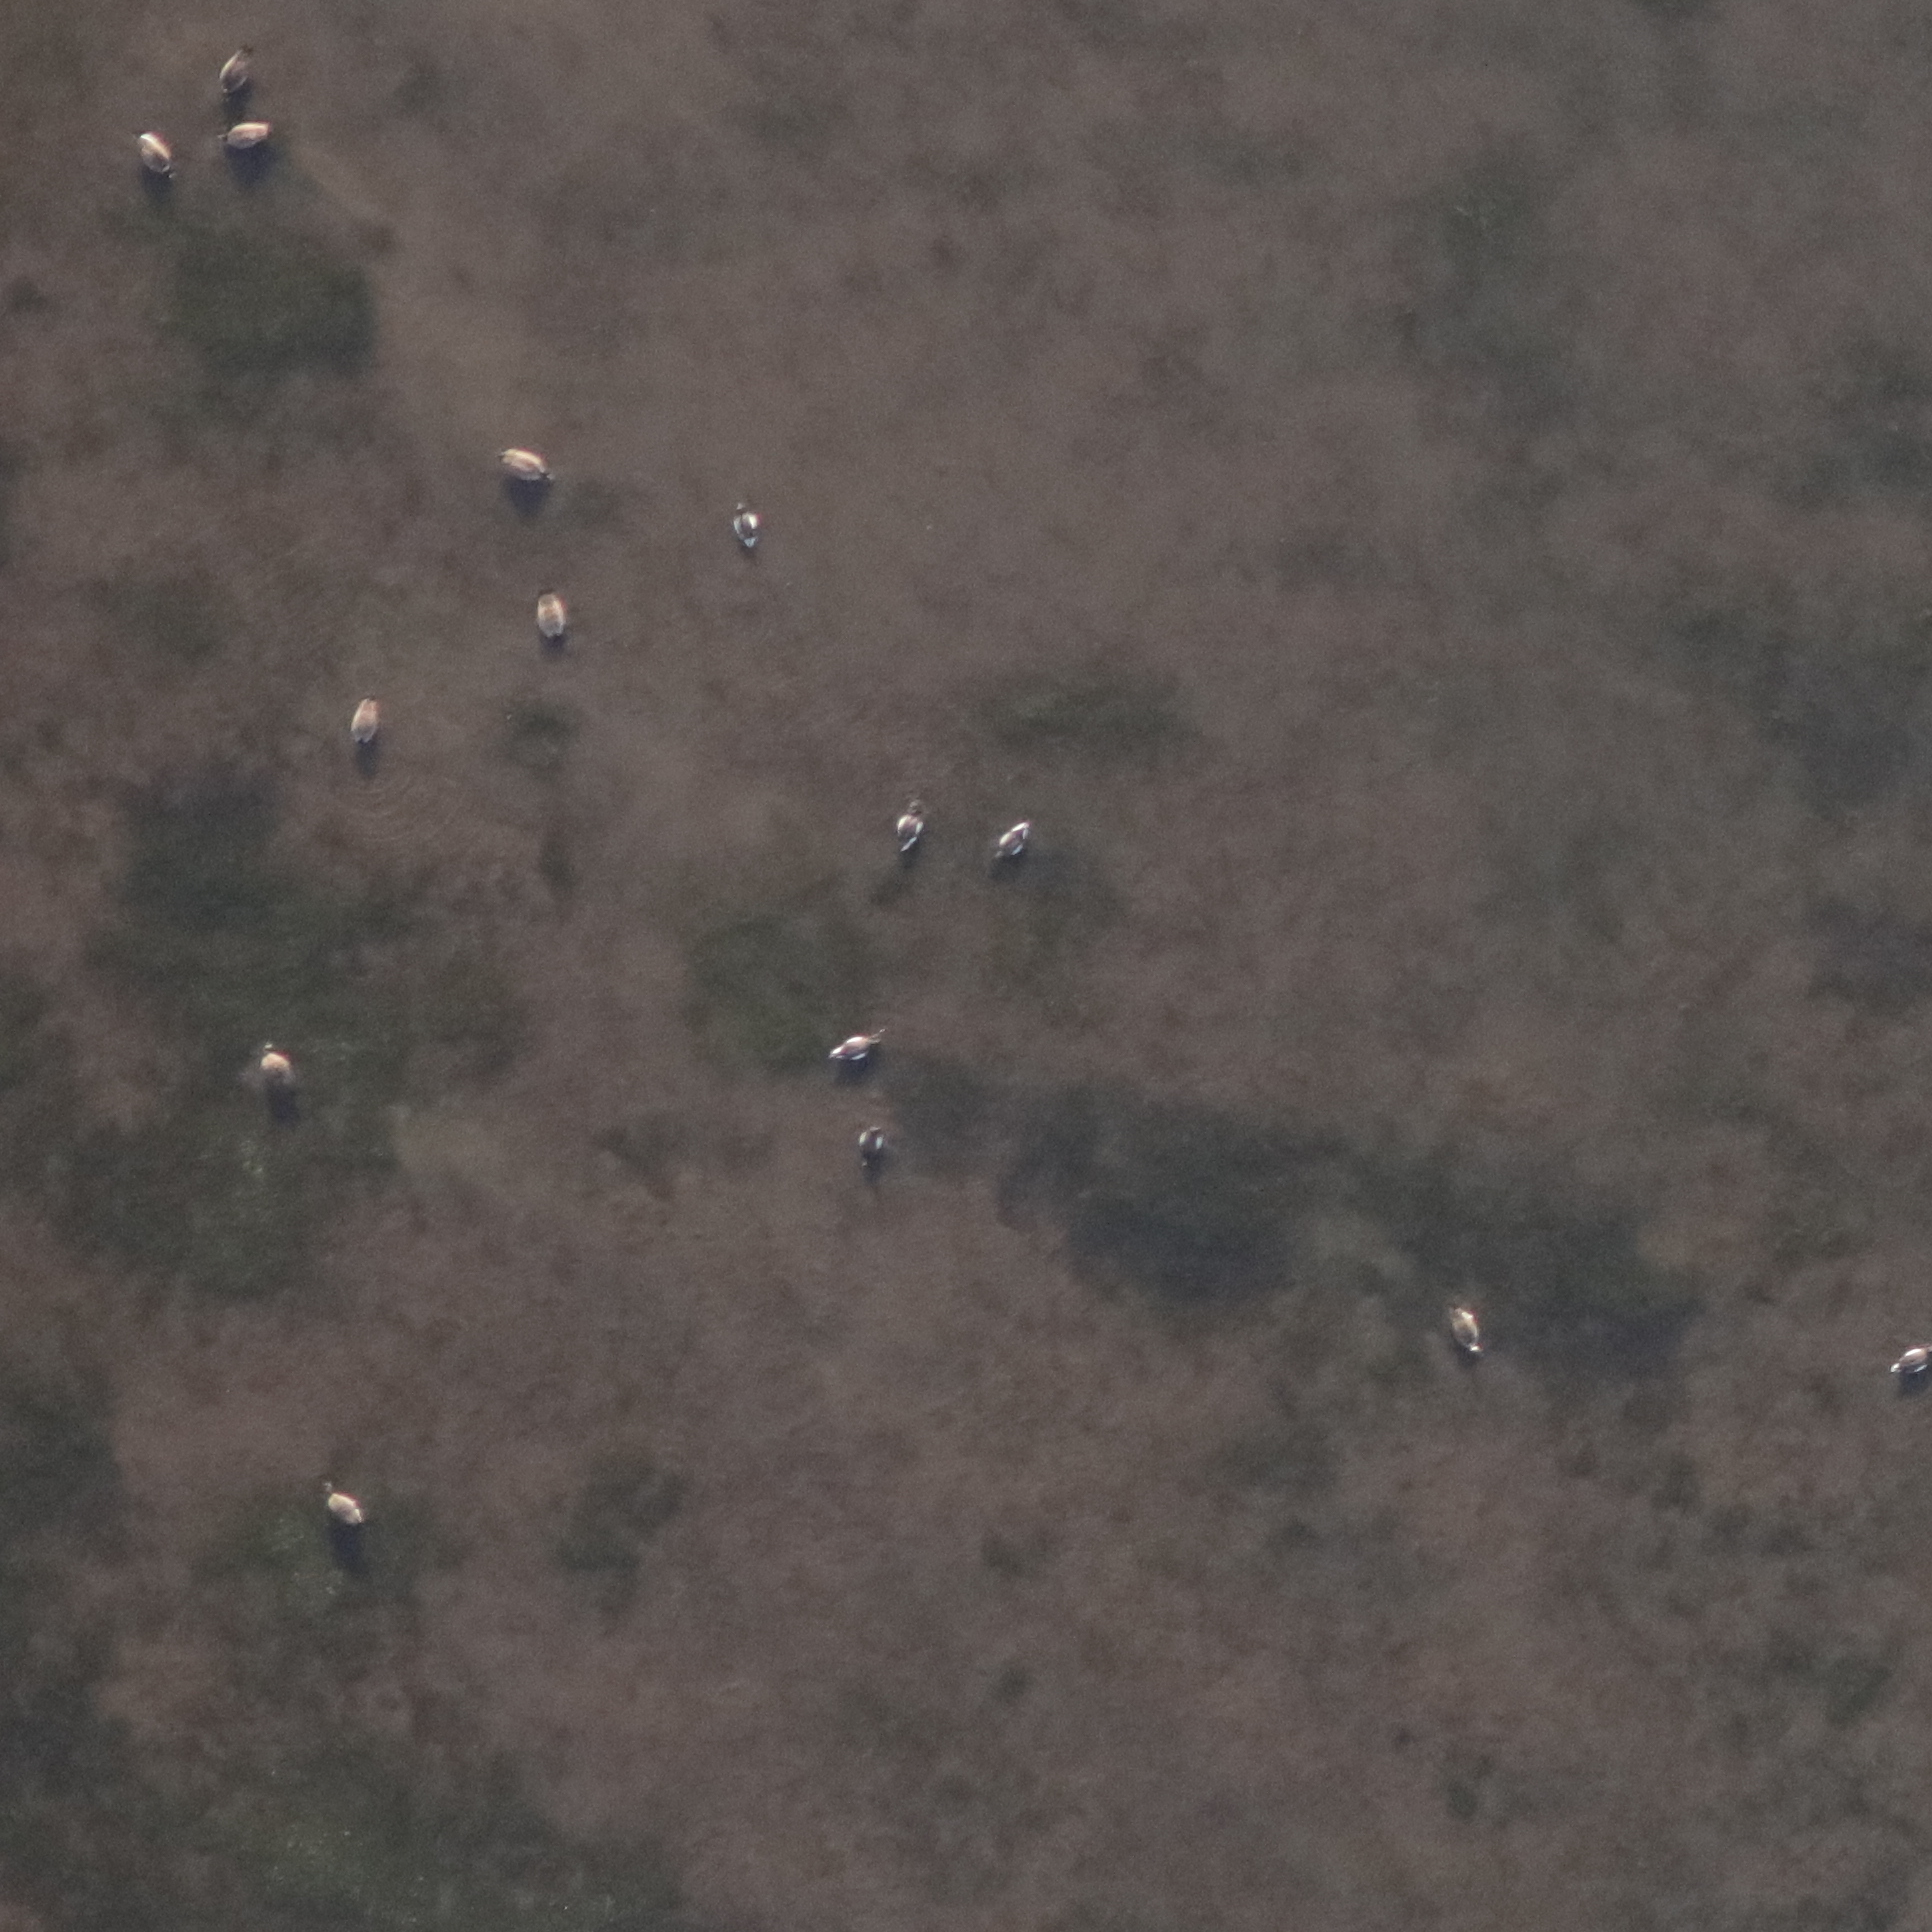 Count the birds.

15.